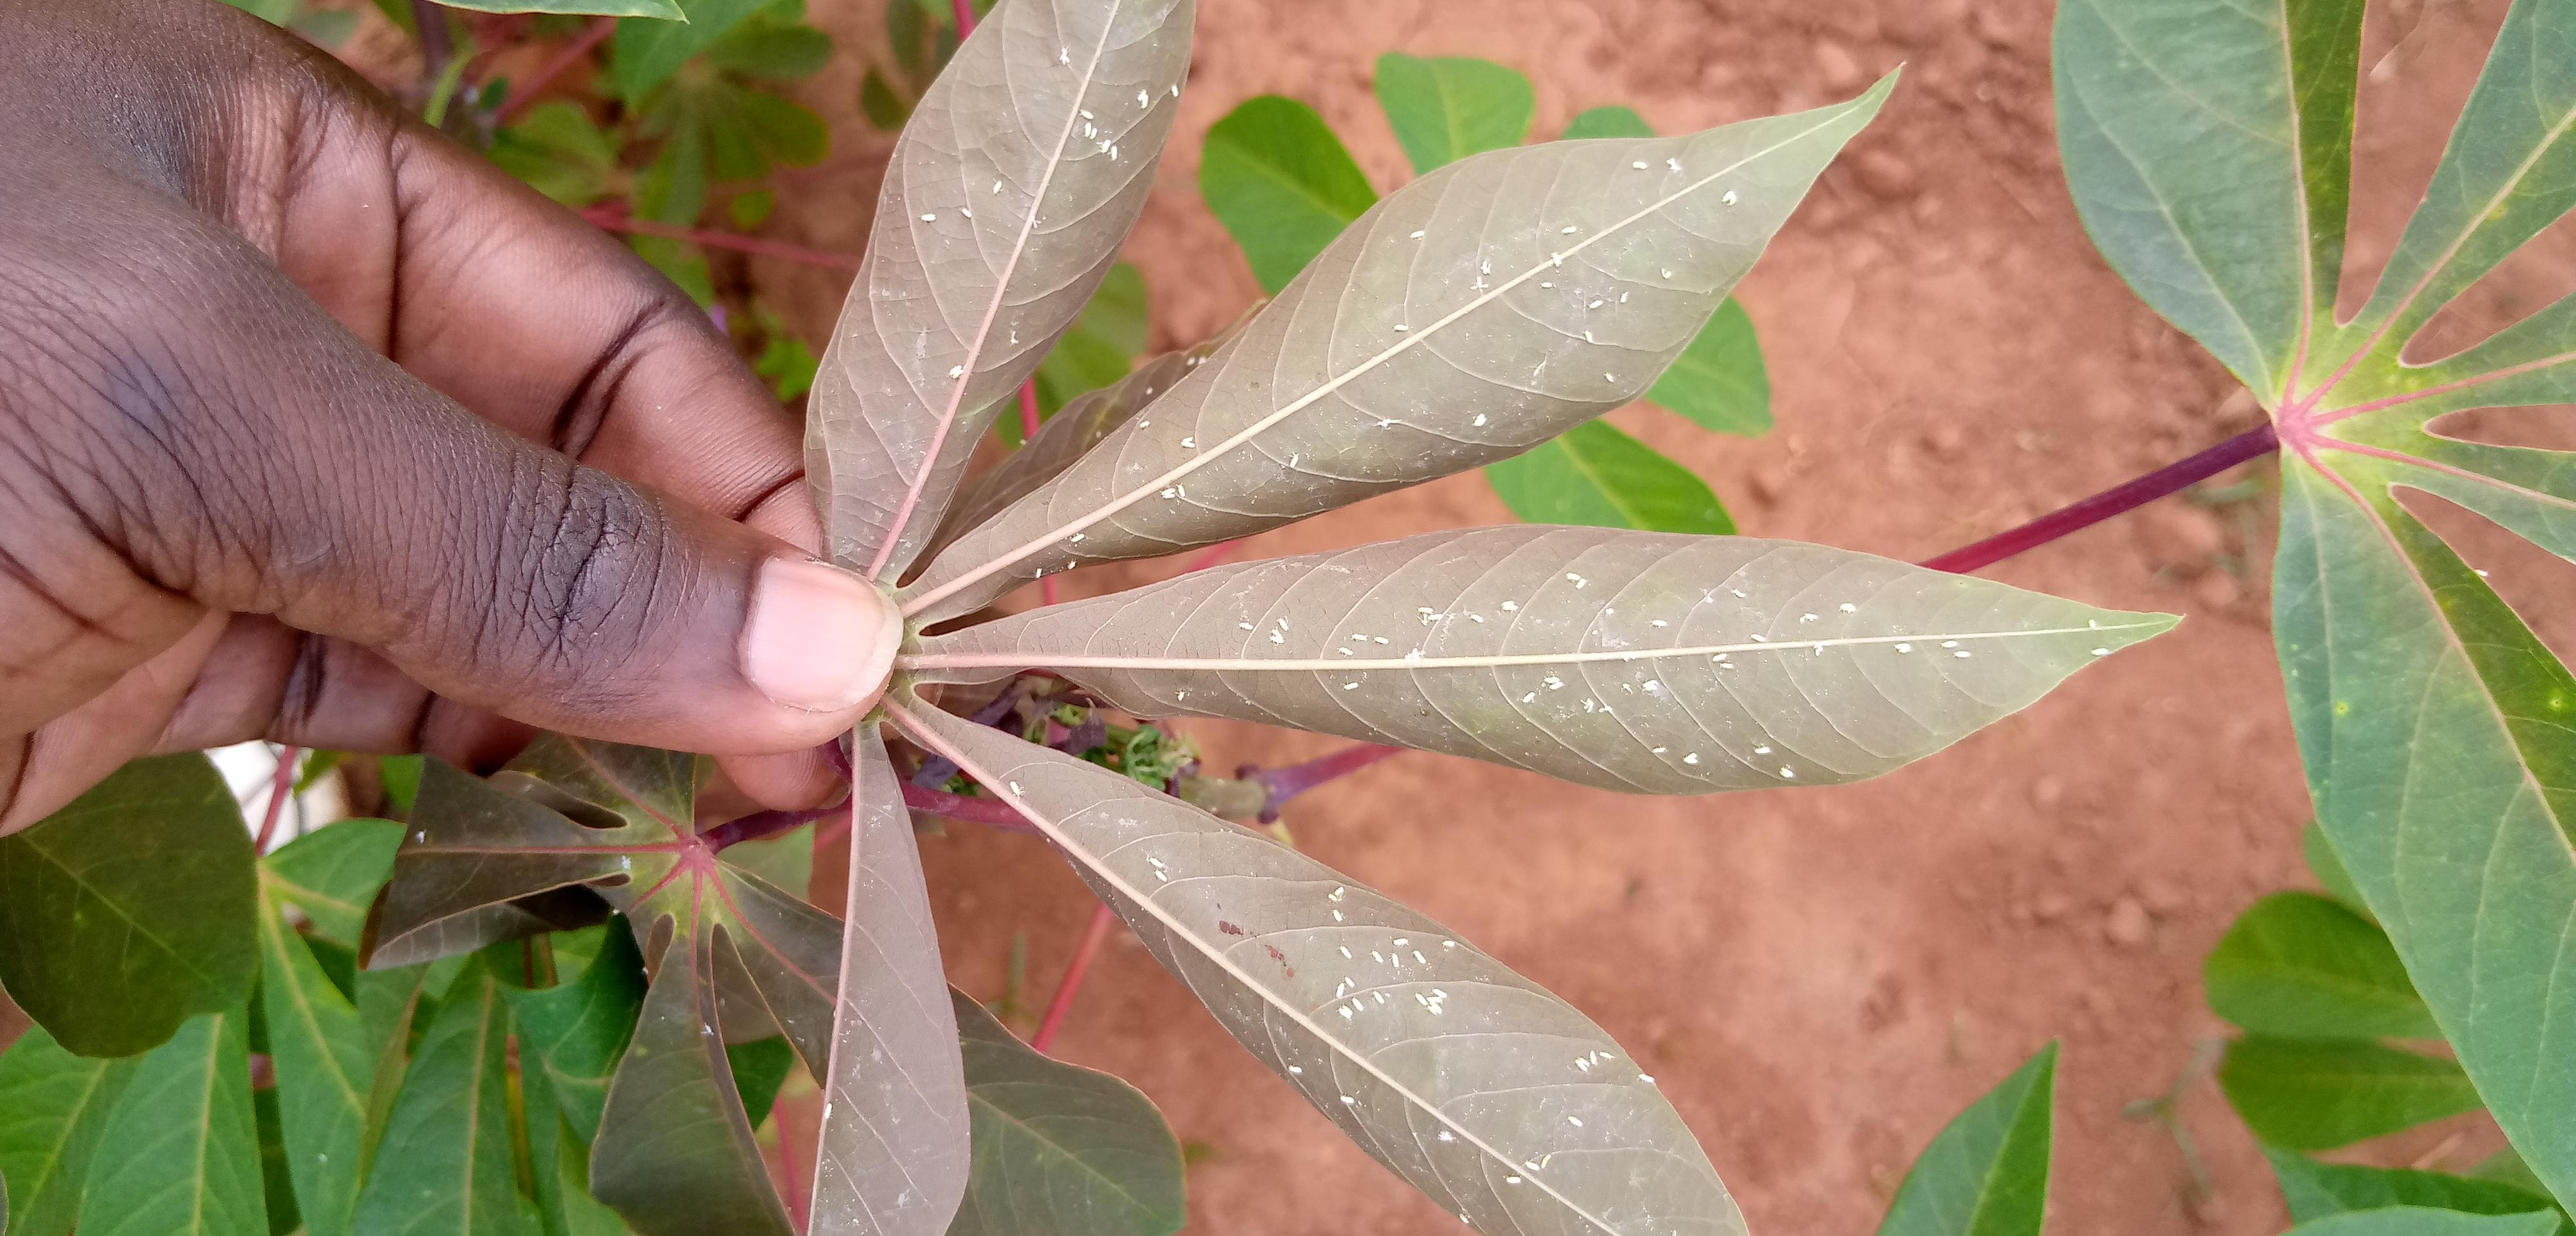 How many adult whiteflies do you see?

114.